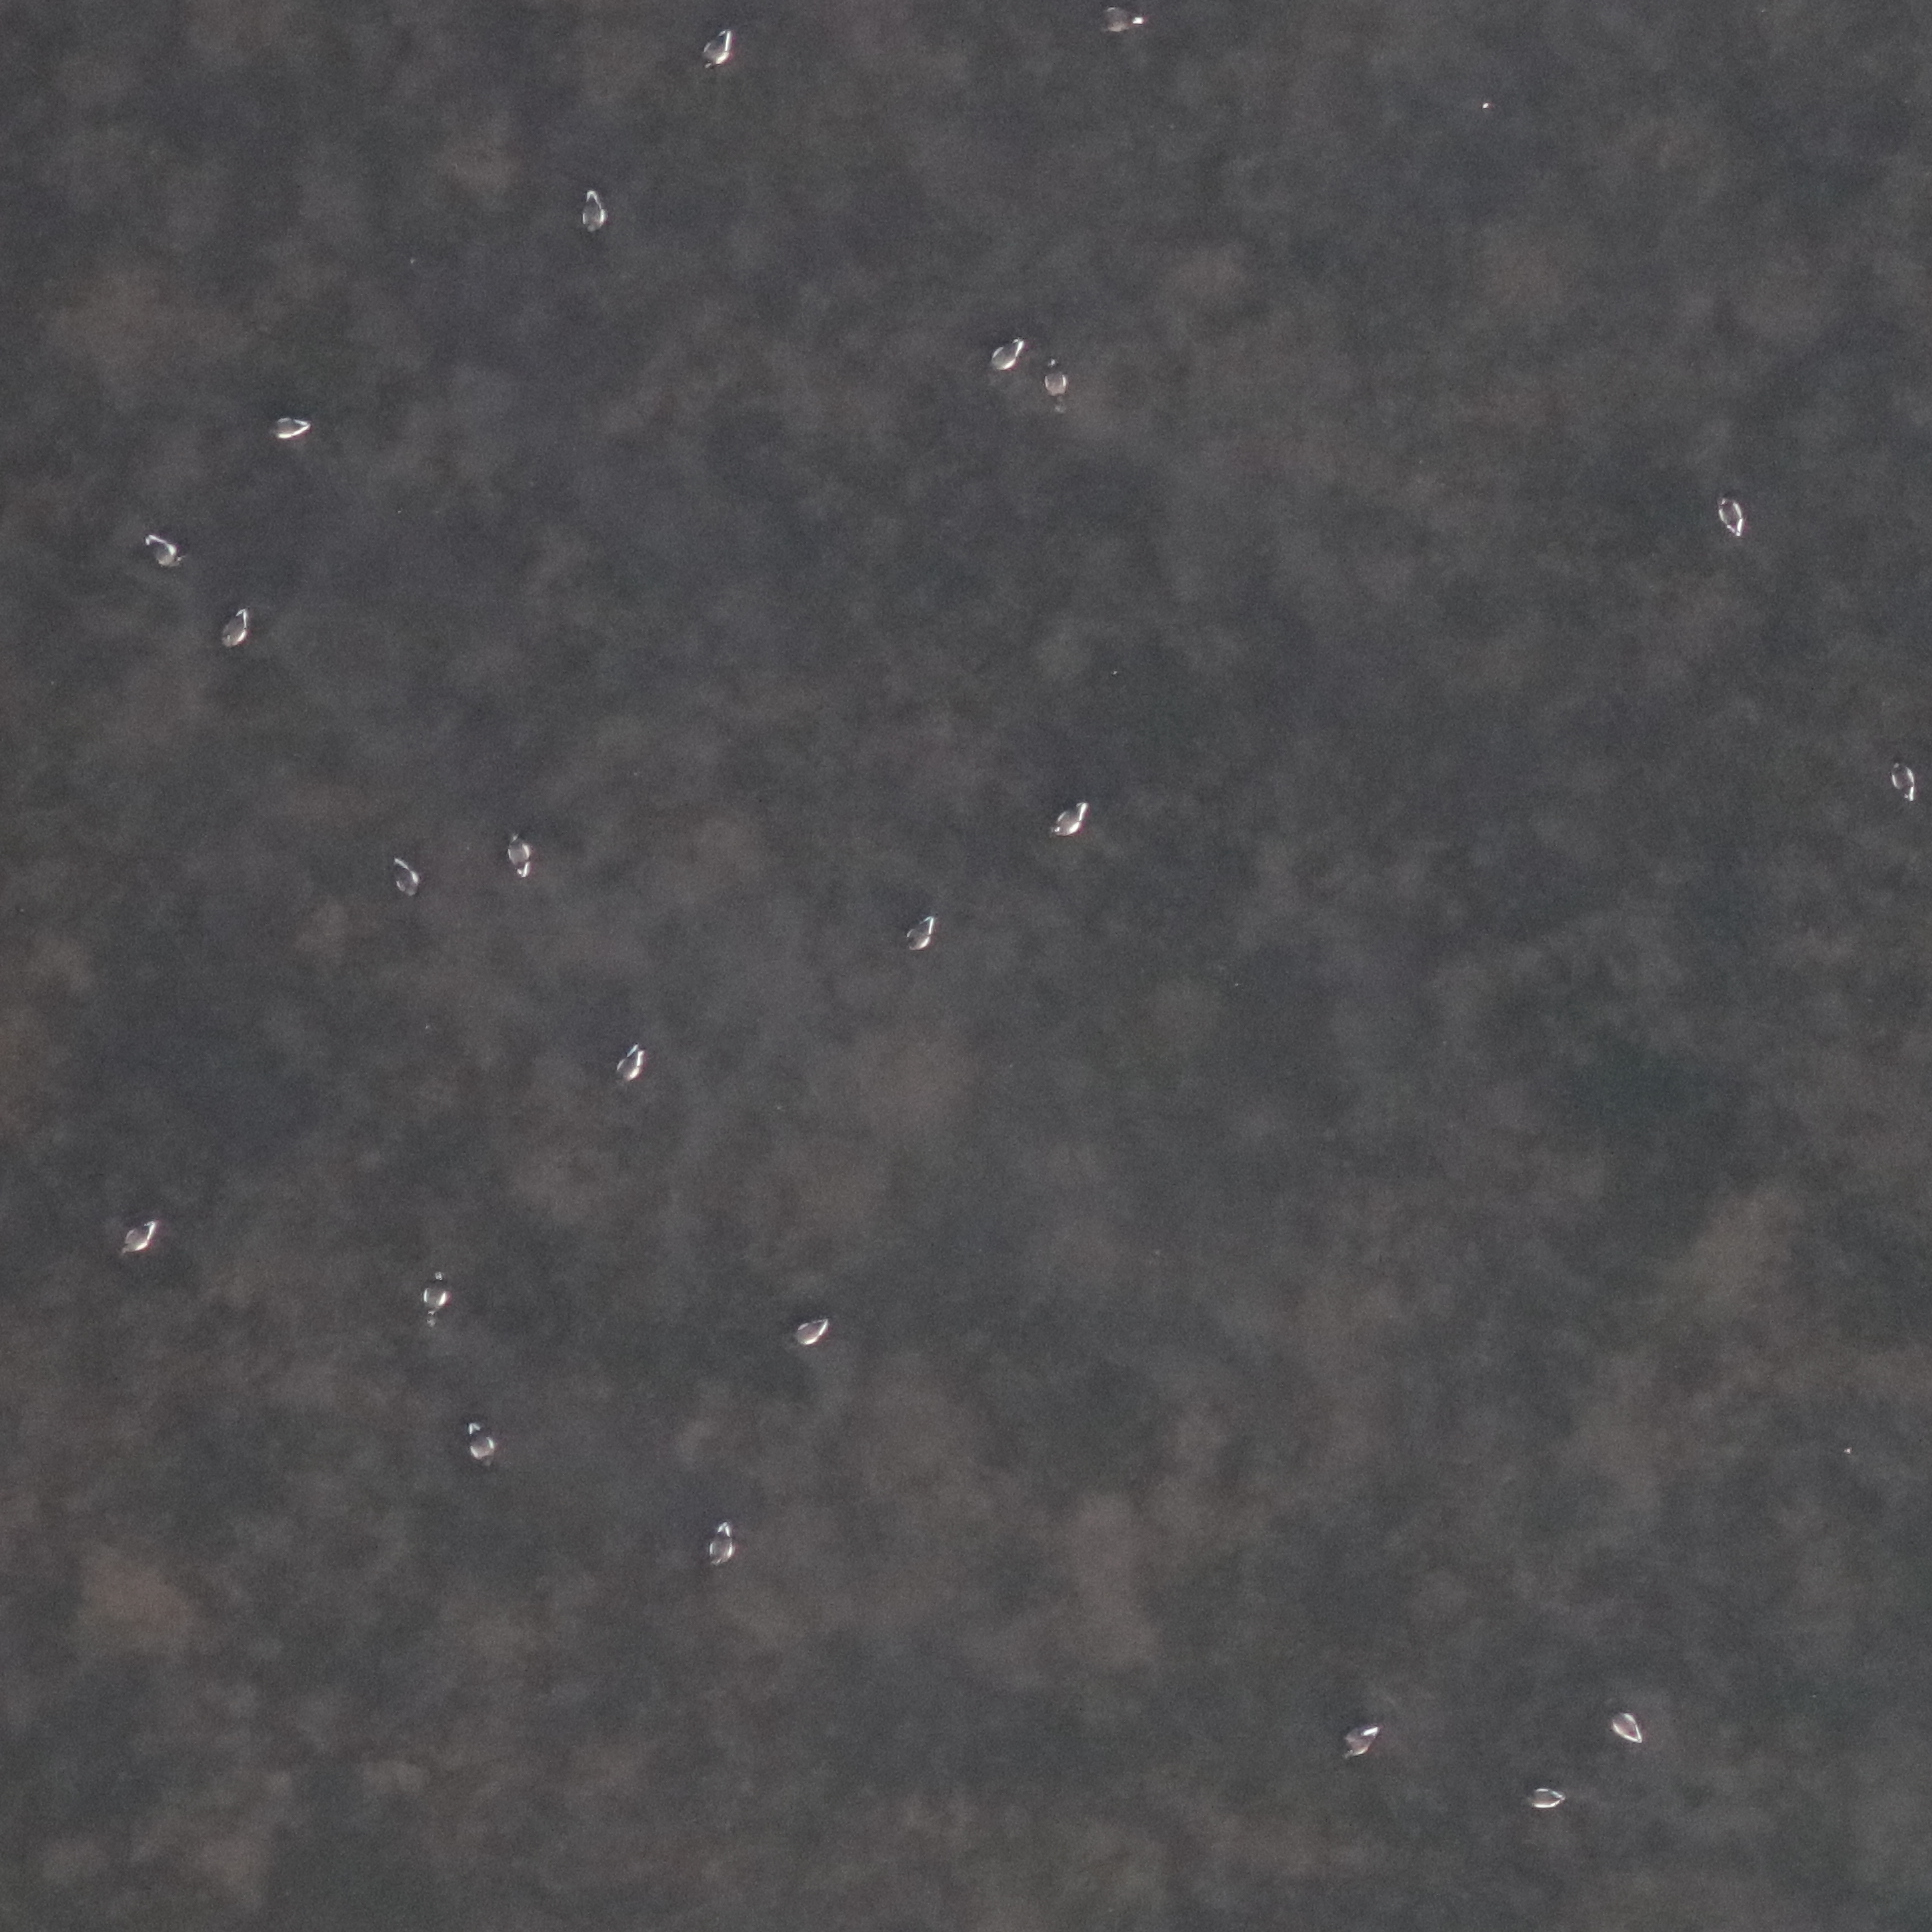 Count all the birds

23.